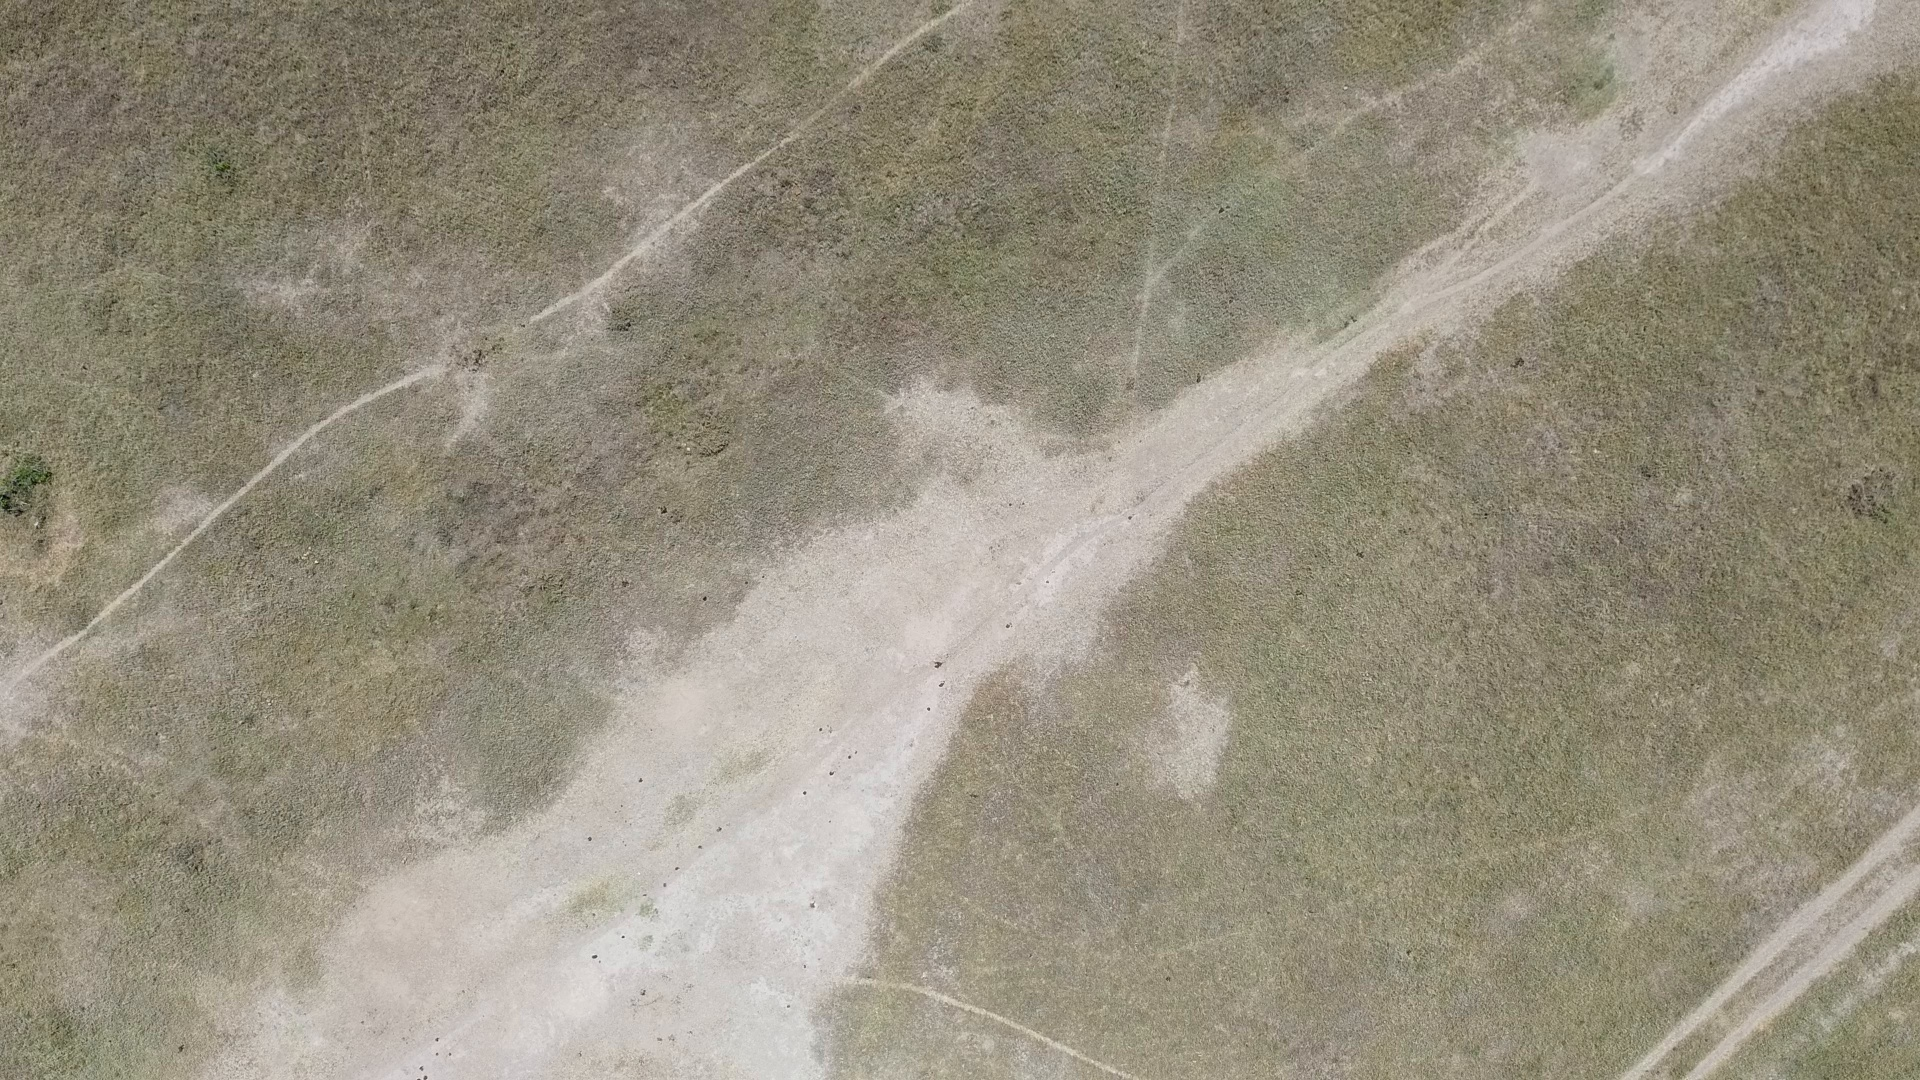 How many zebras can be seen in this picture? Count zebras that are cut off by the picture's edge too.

0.